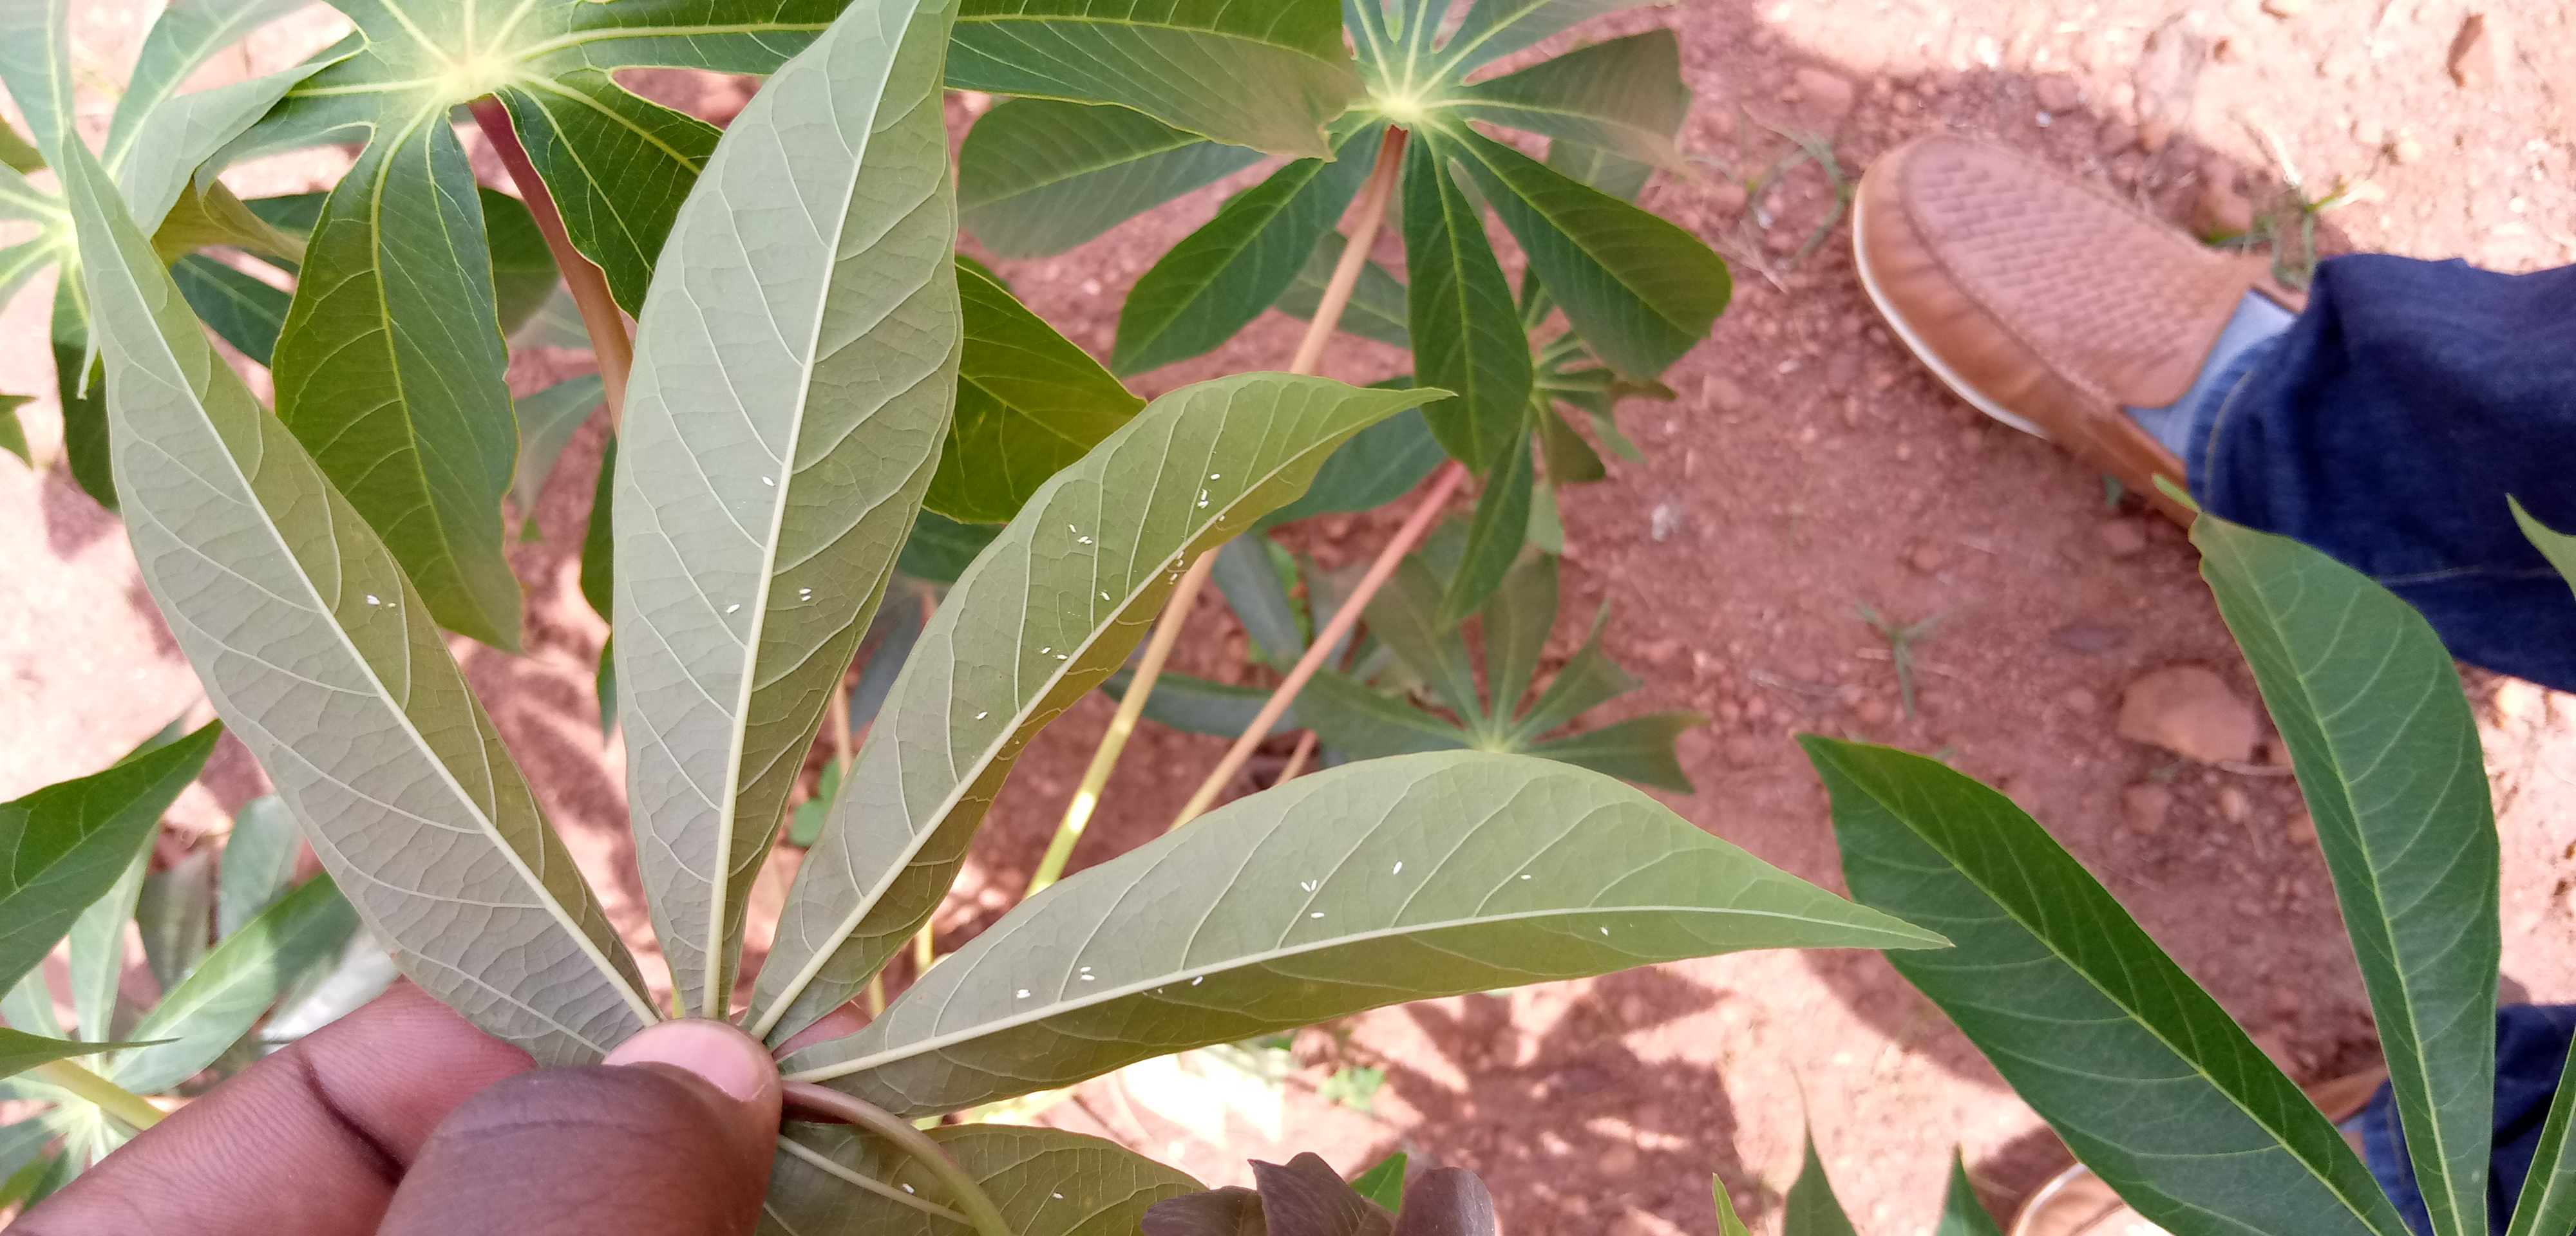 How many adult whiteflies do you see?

33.